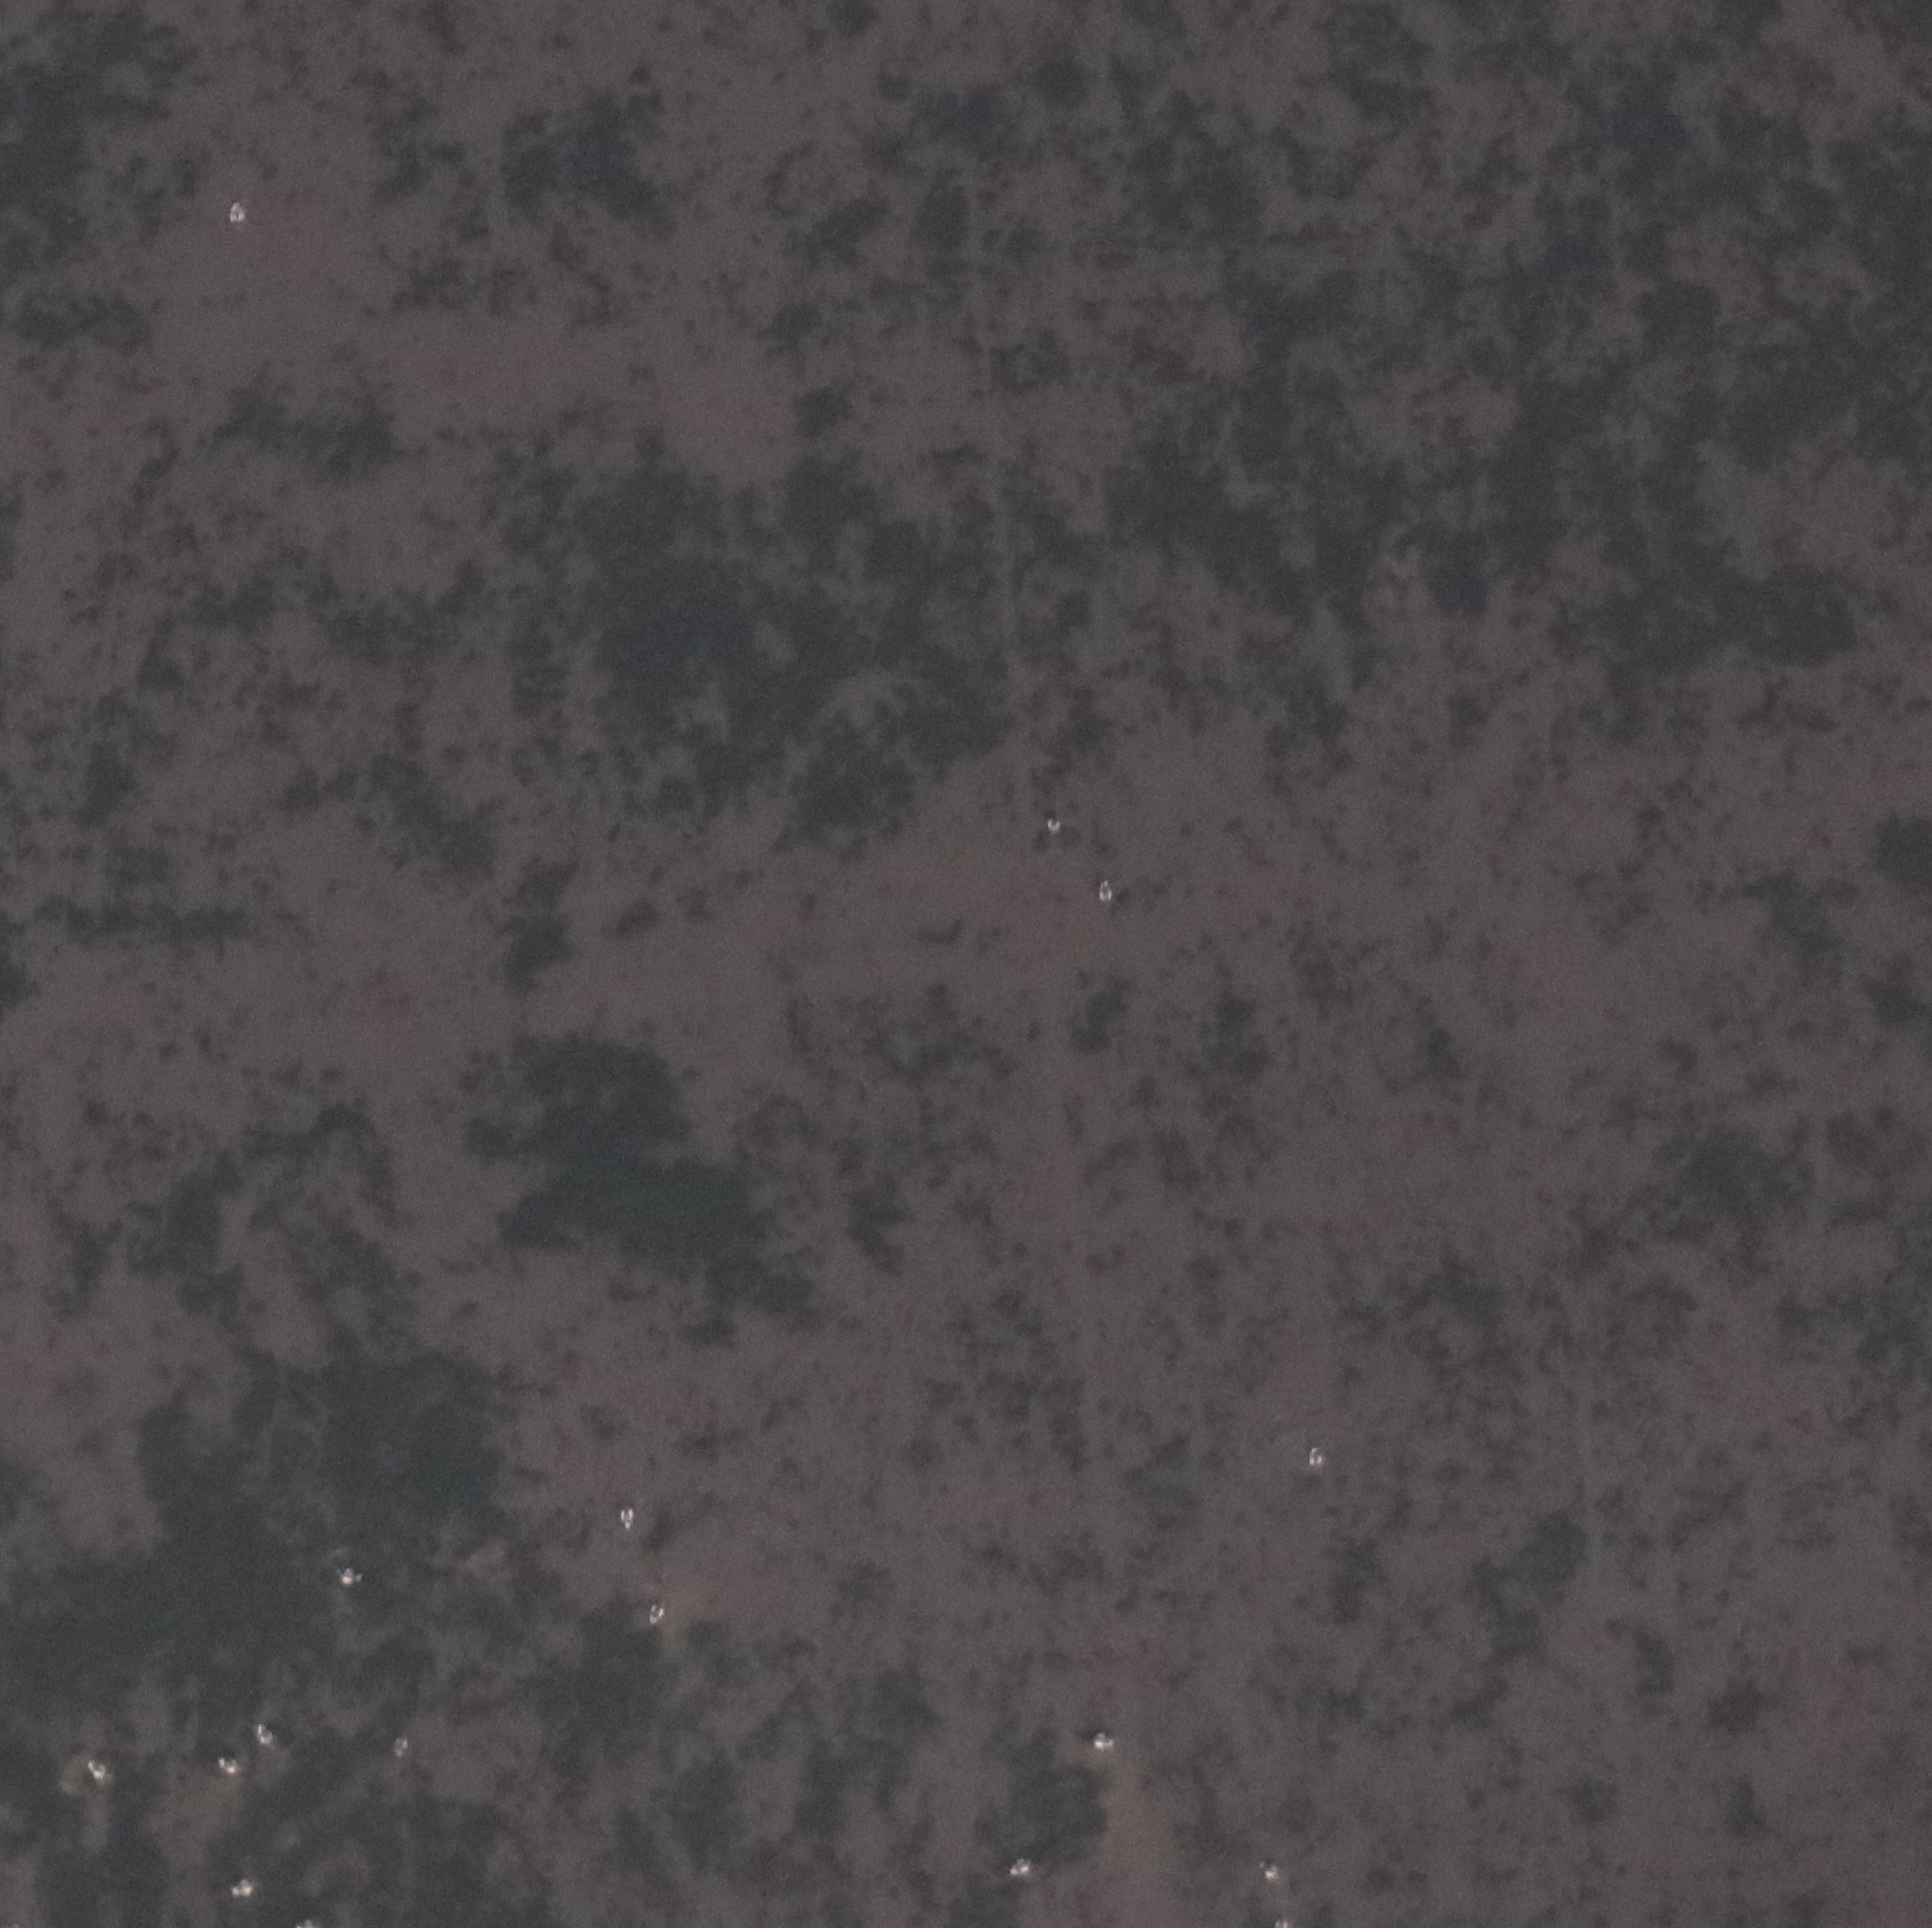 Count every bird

15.